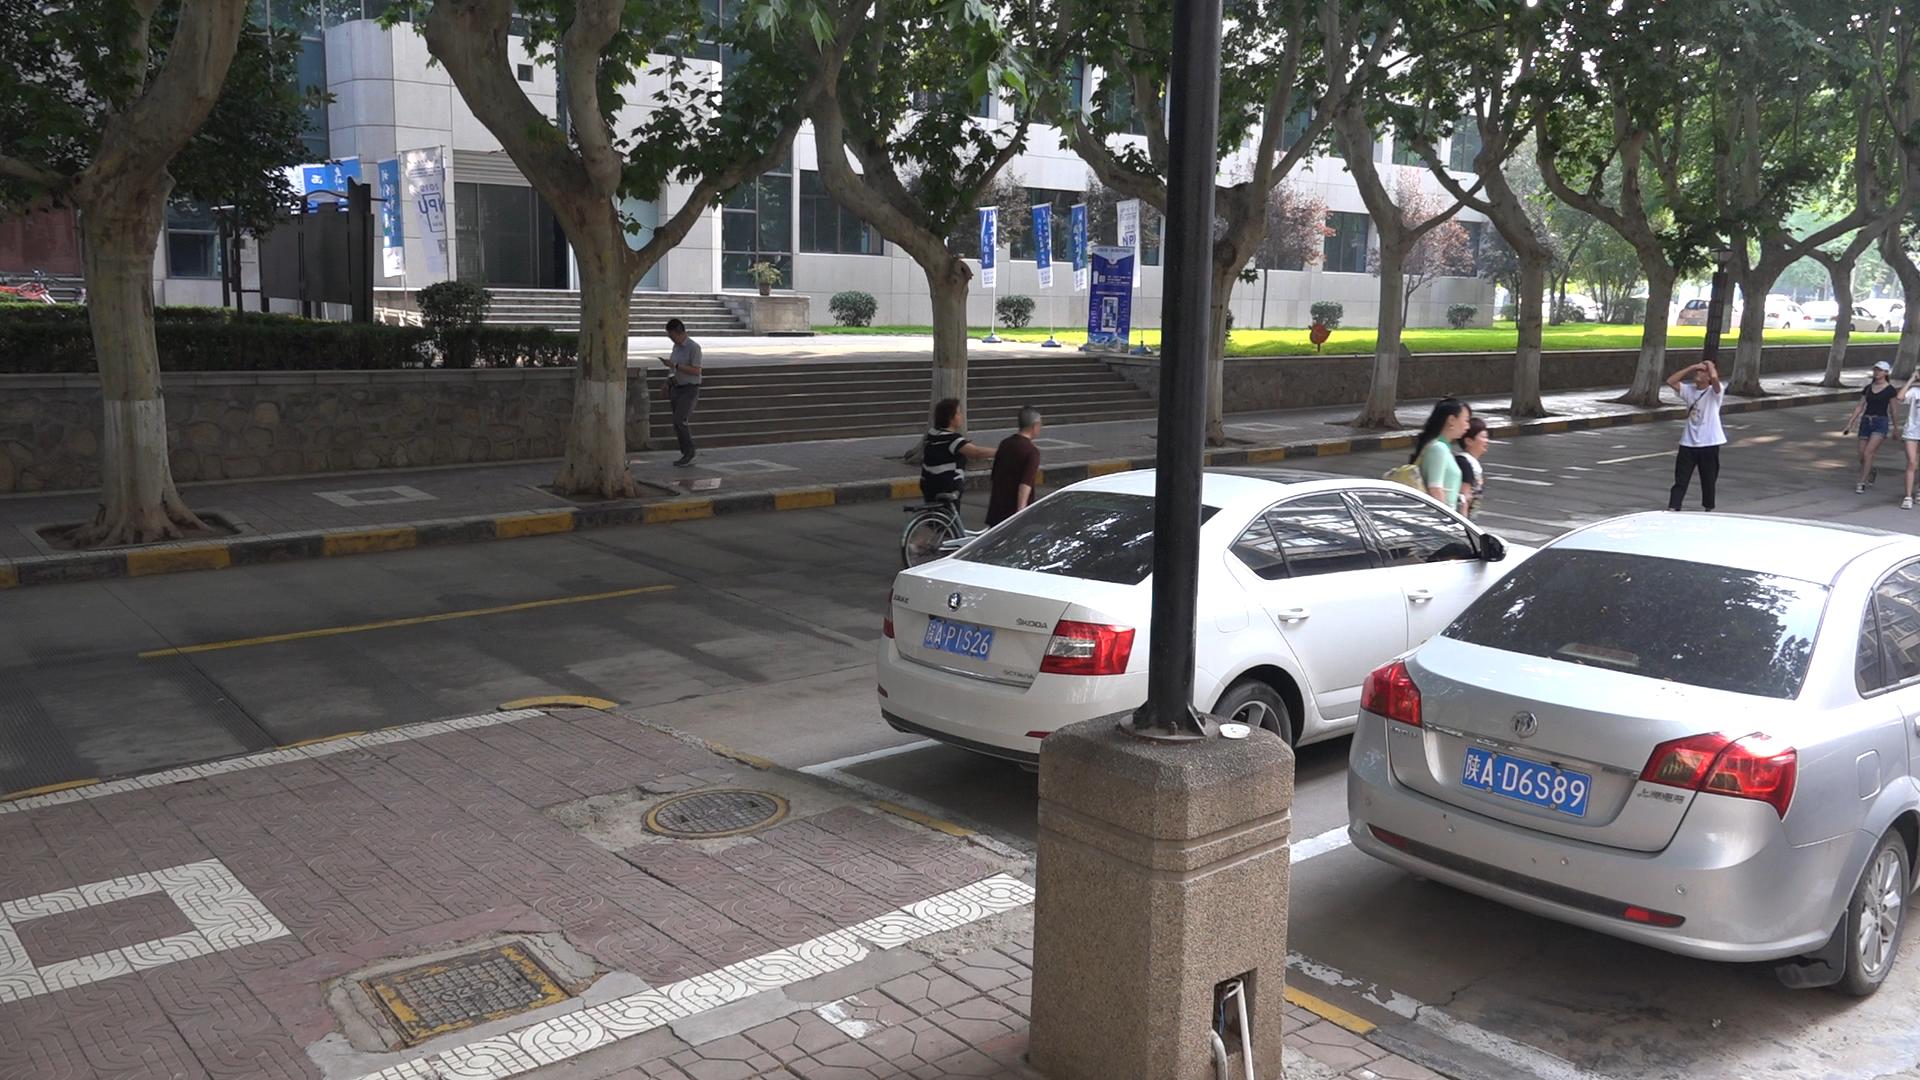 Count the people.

7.